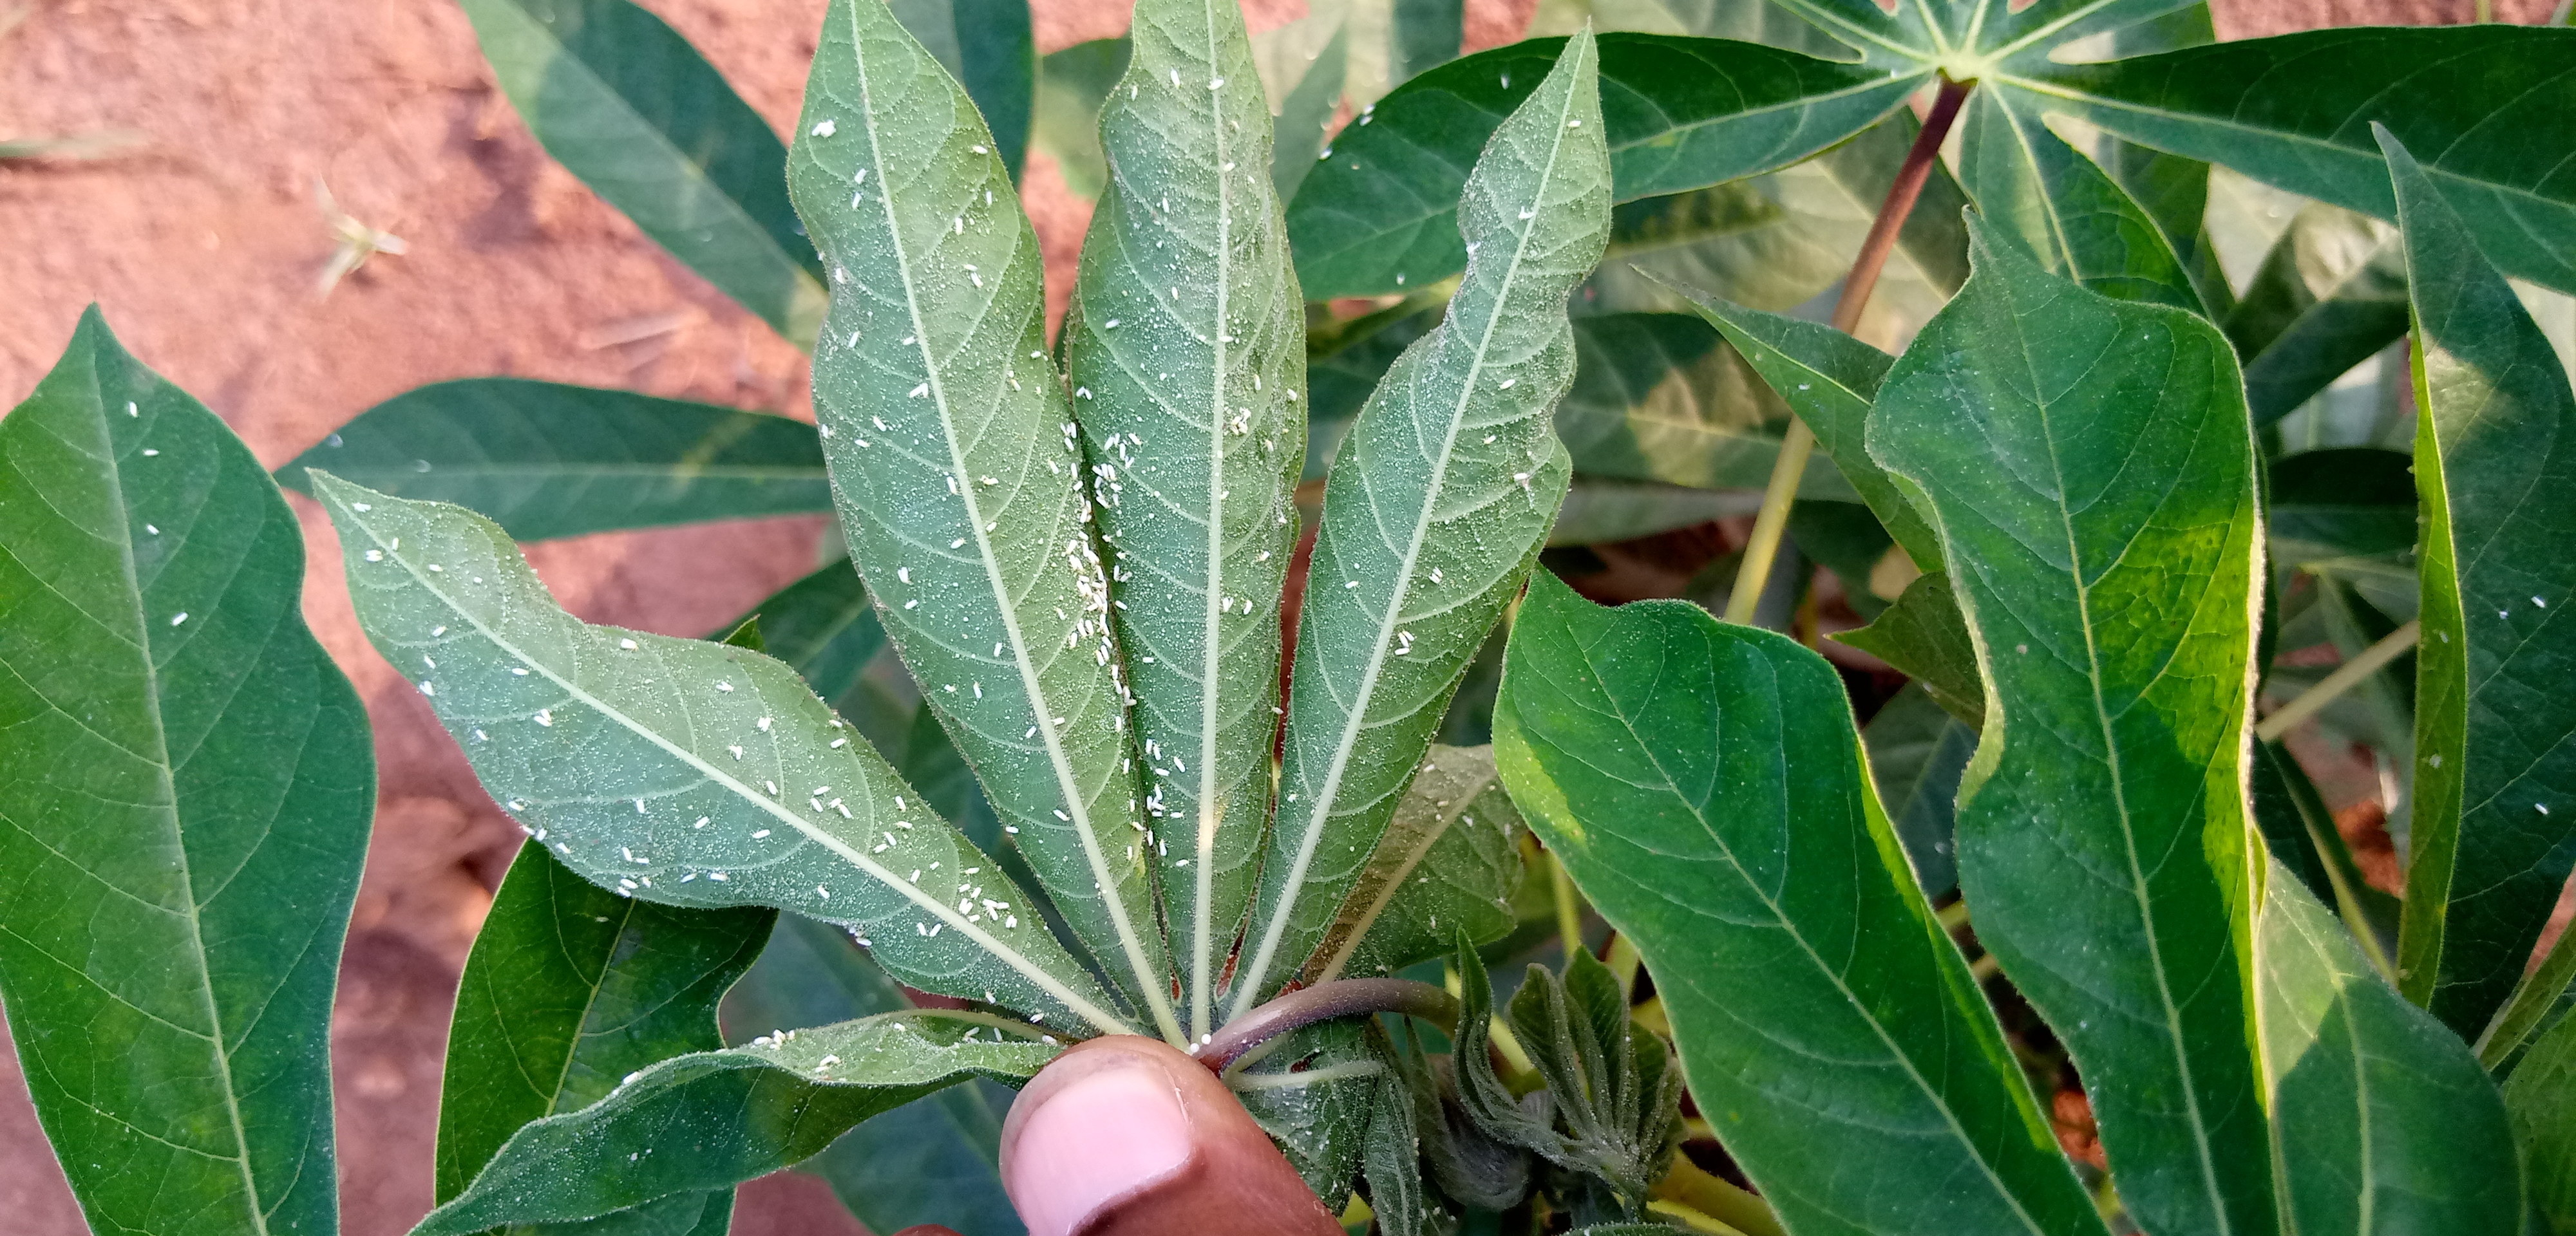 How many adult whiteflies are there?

257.